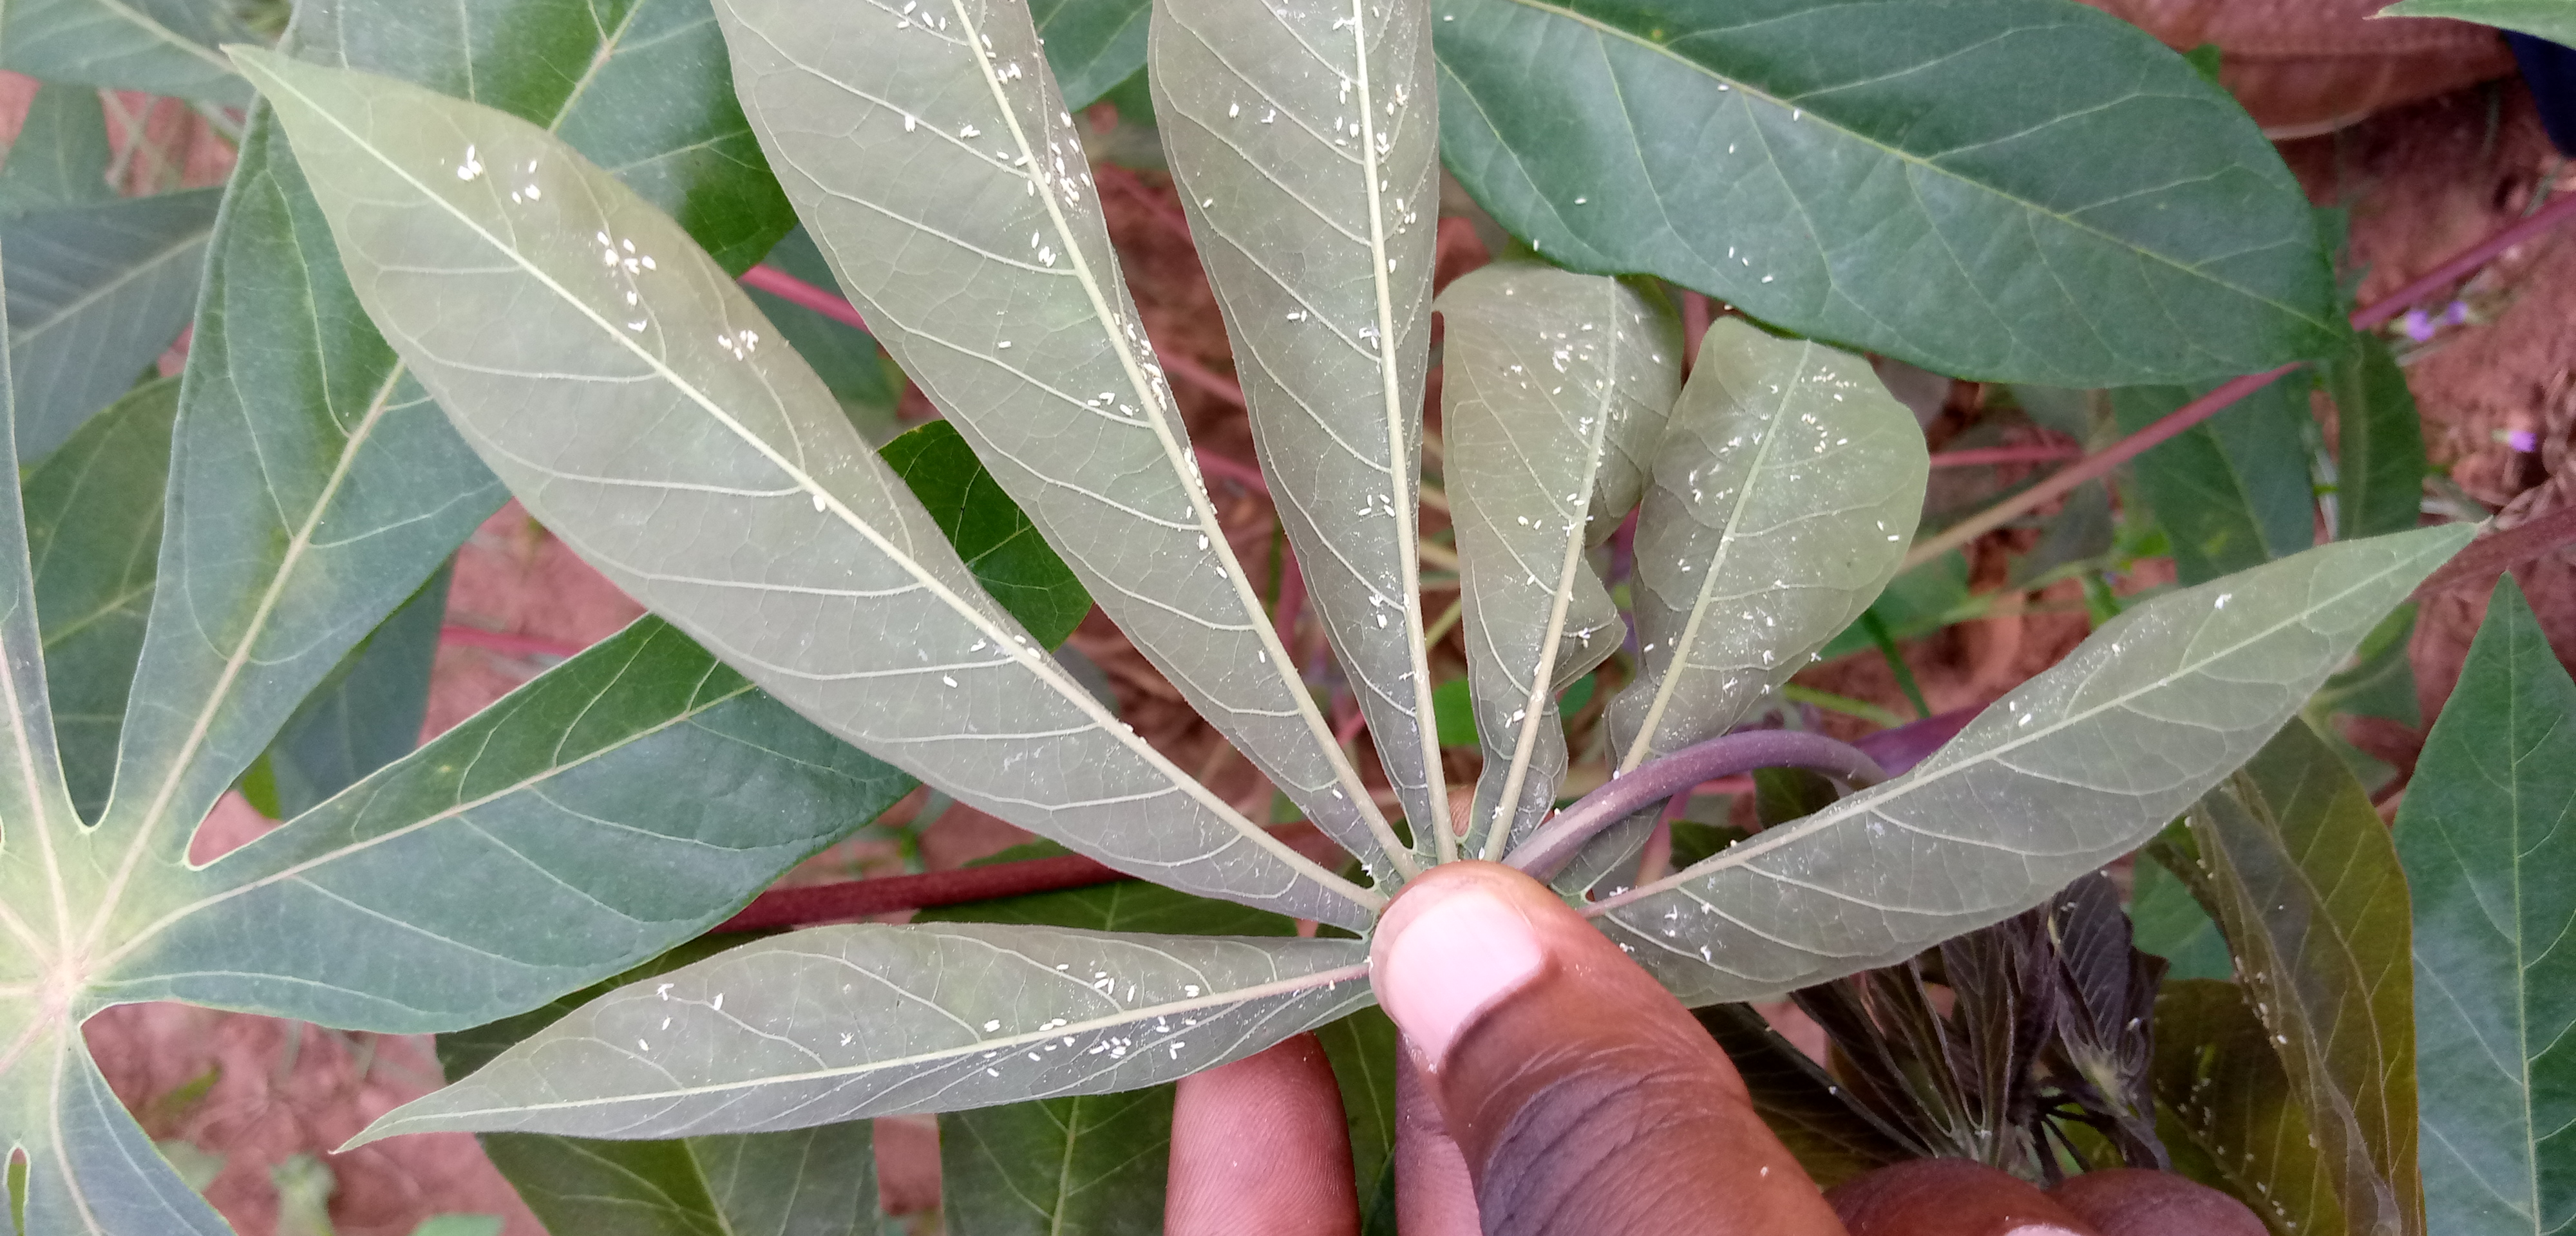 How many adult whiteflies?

236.